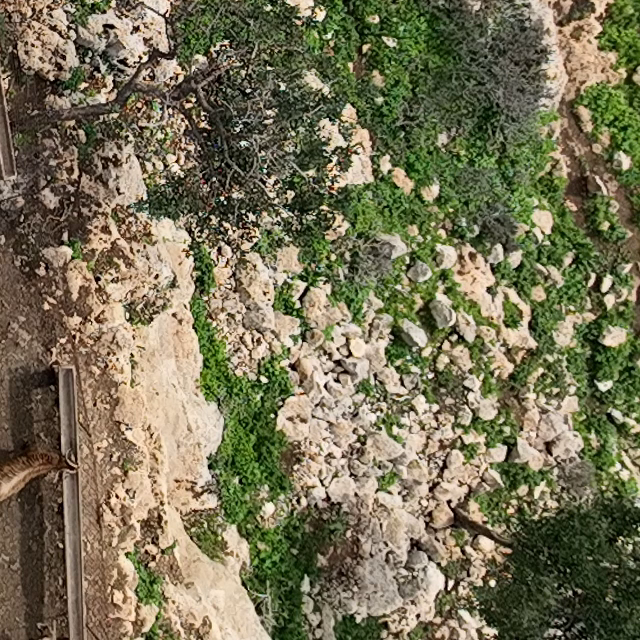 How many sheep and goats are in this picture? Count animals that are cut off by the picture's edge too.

1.